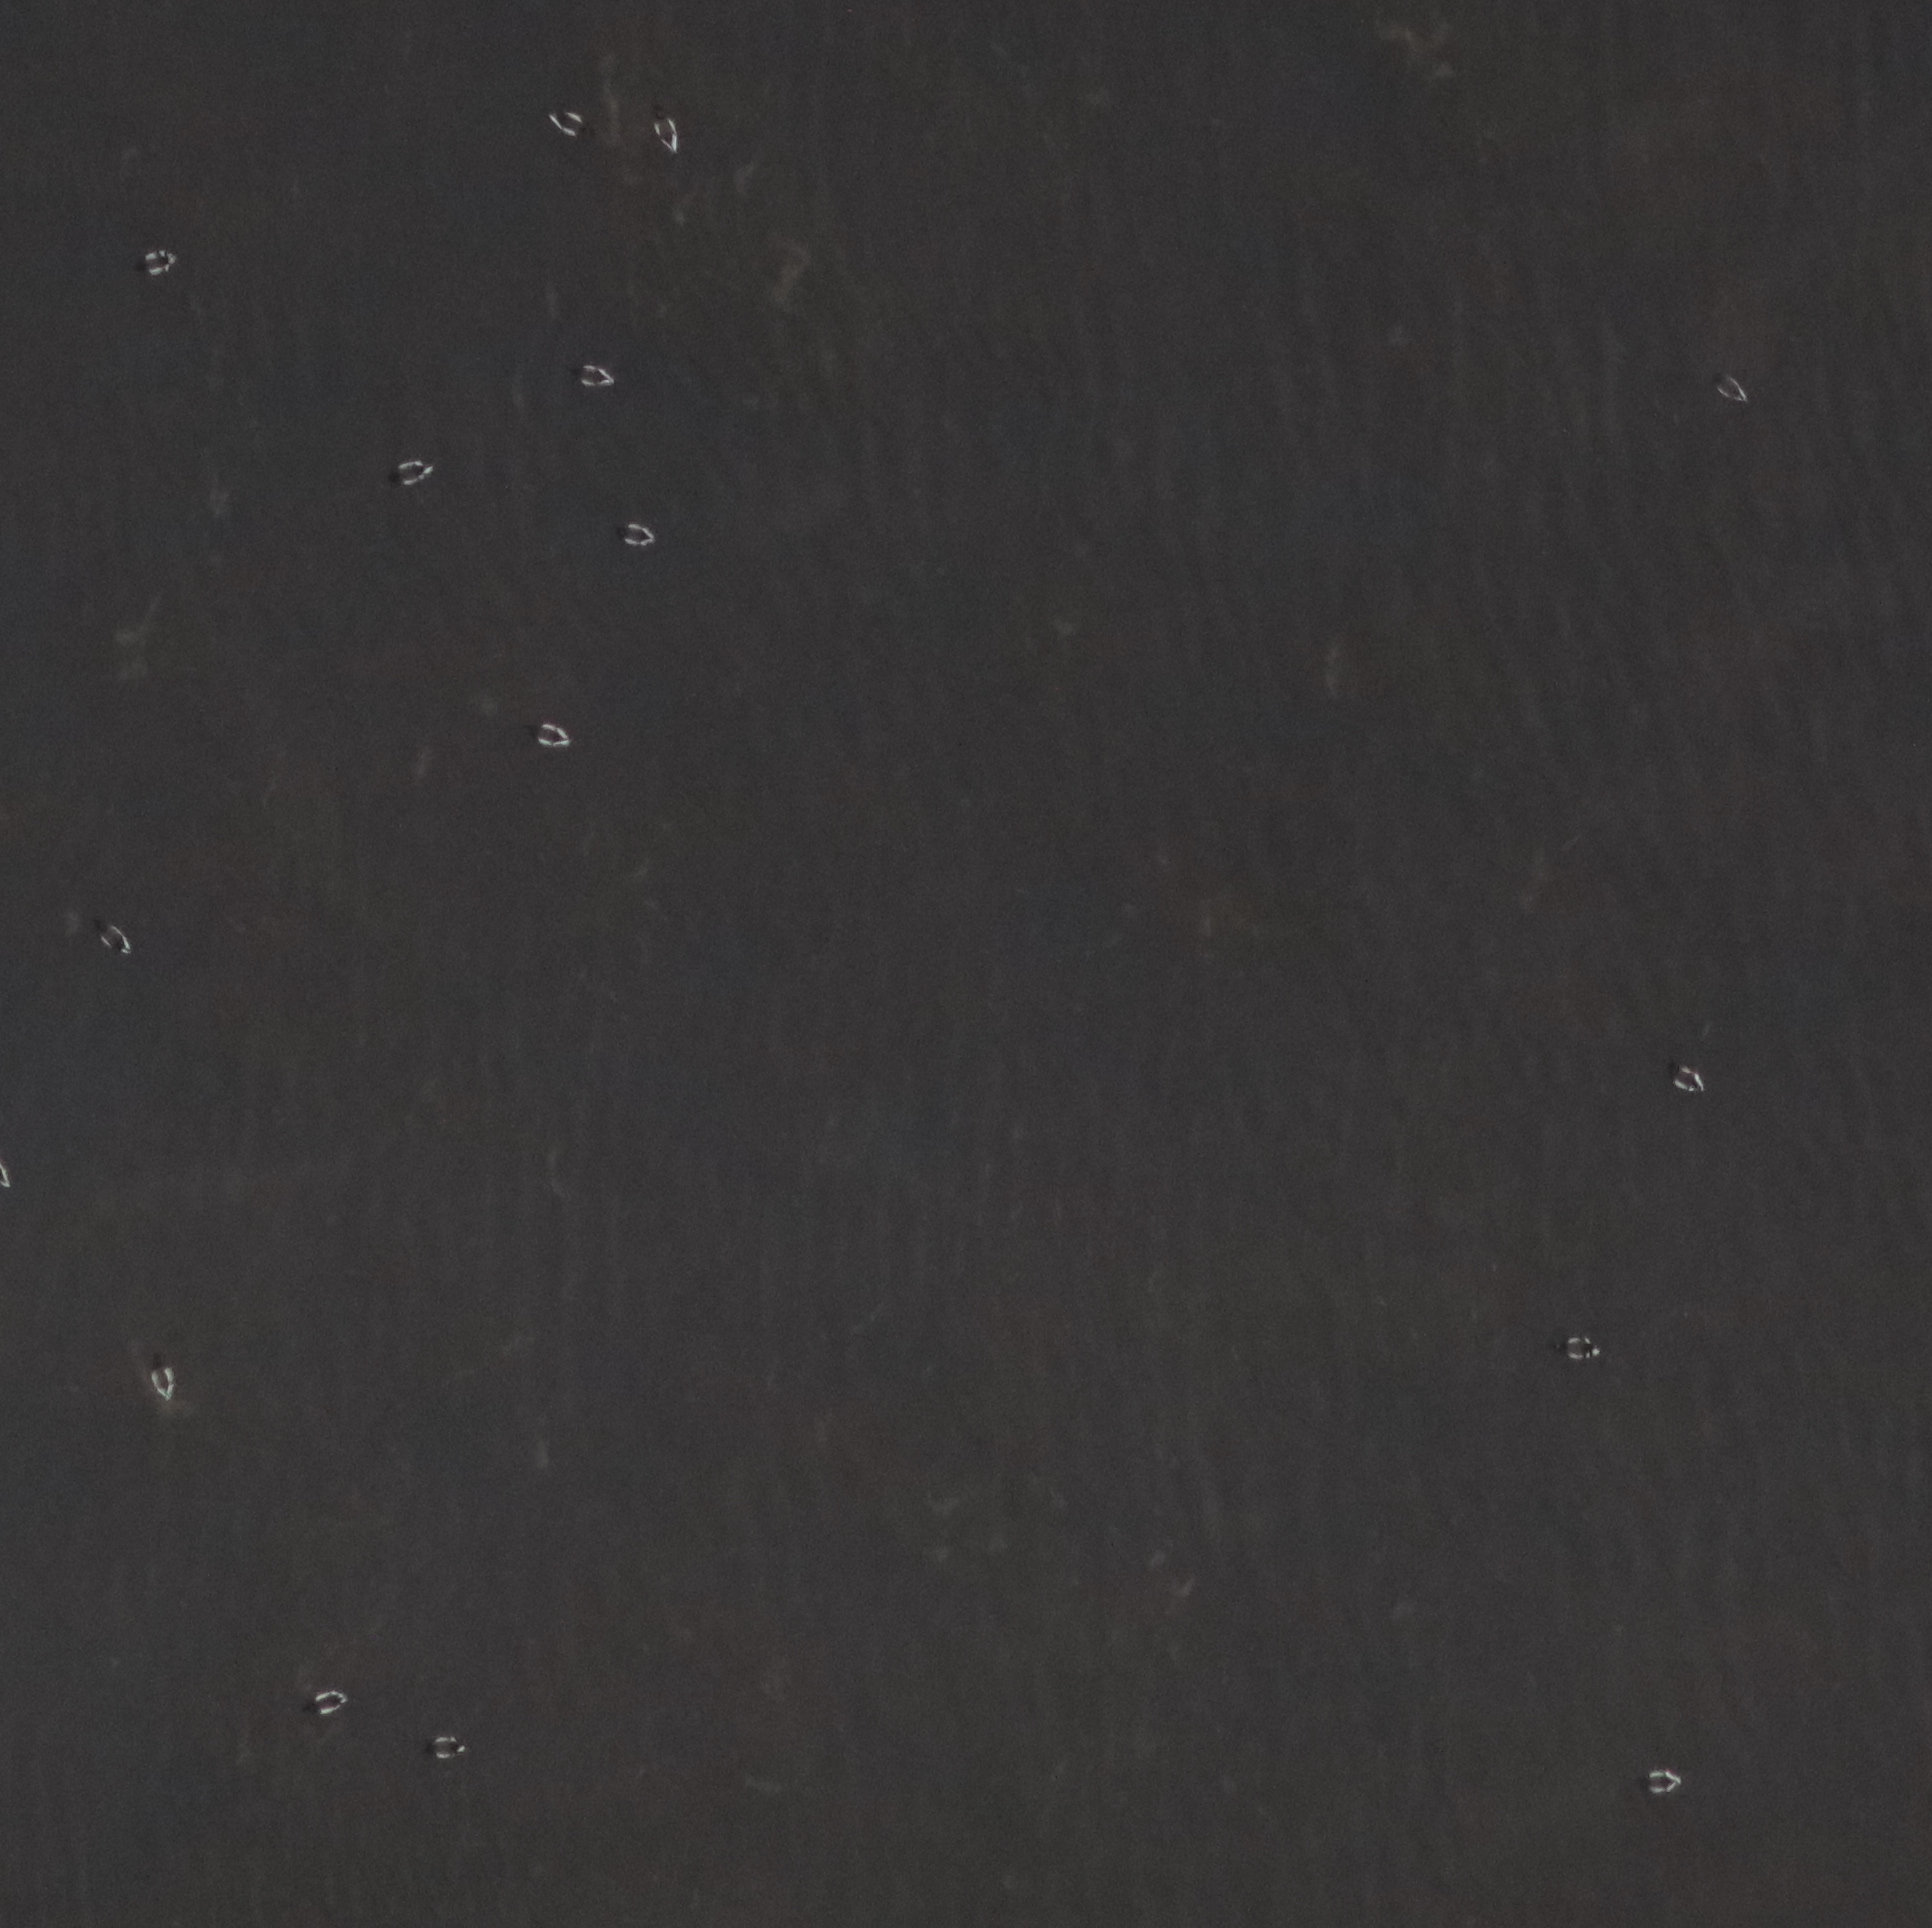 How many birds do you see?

15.